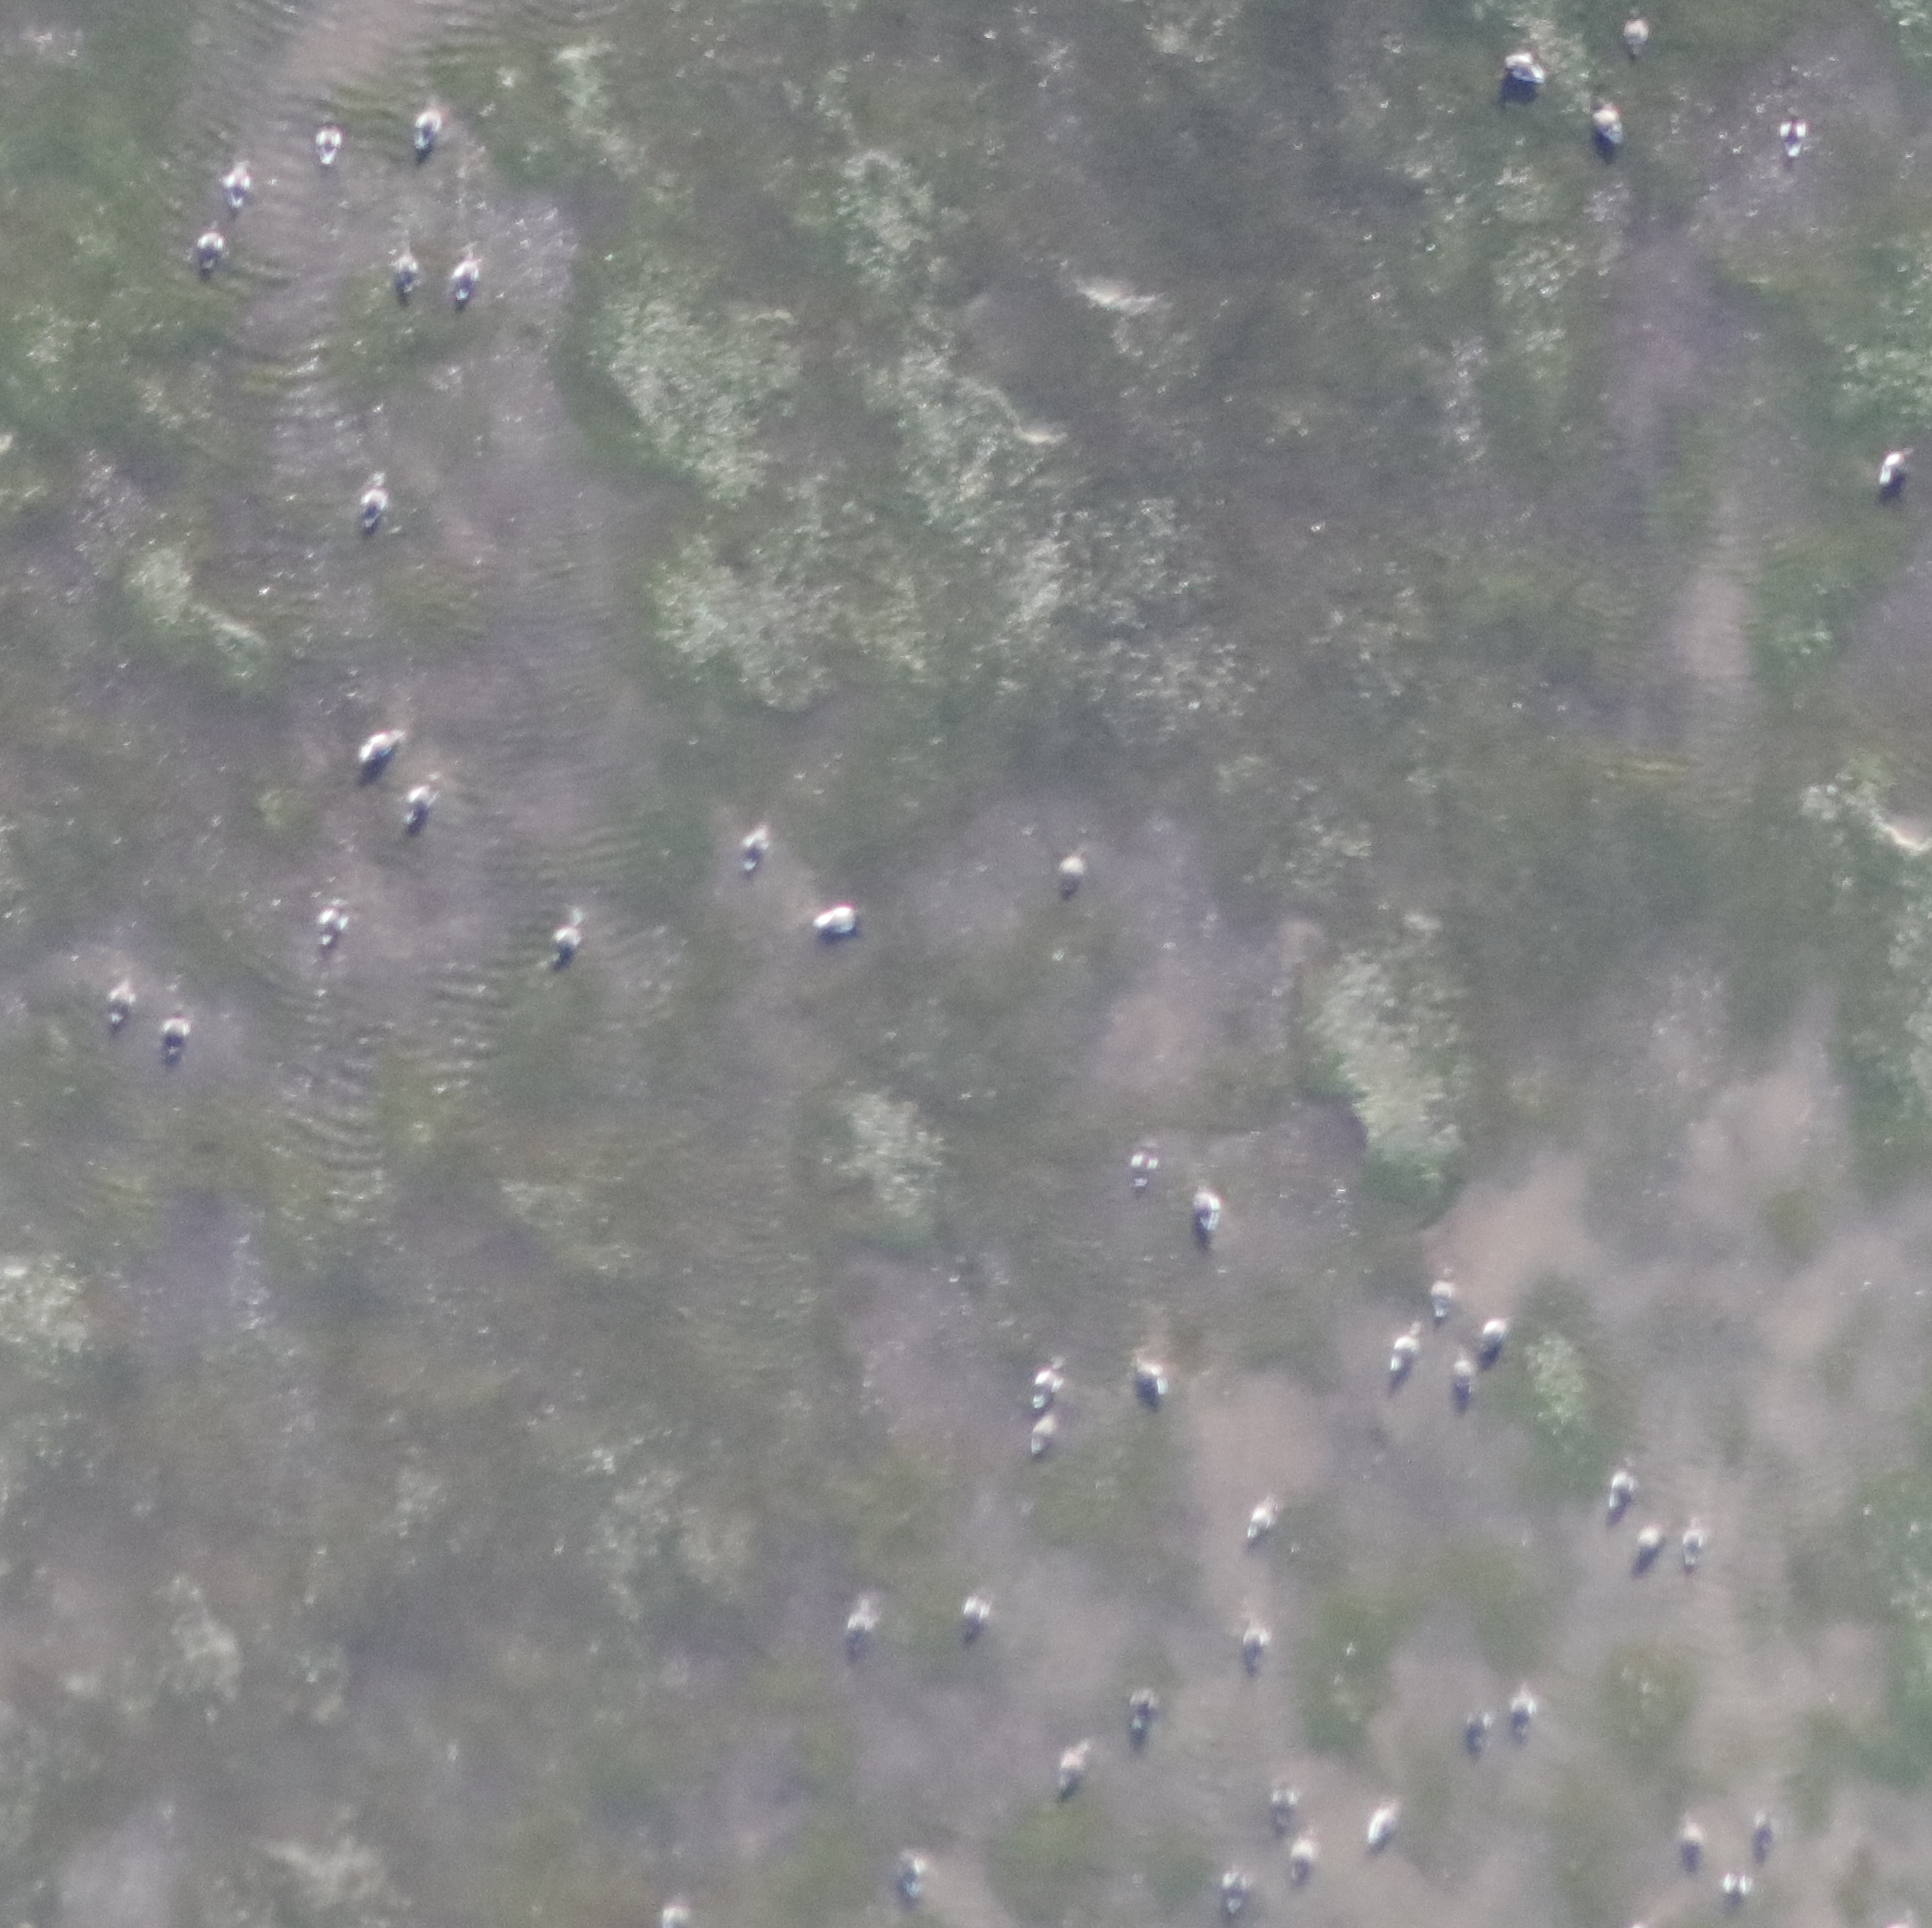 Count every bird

49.